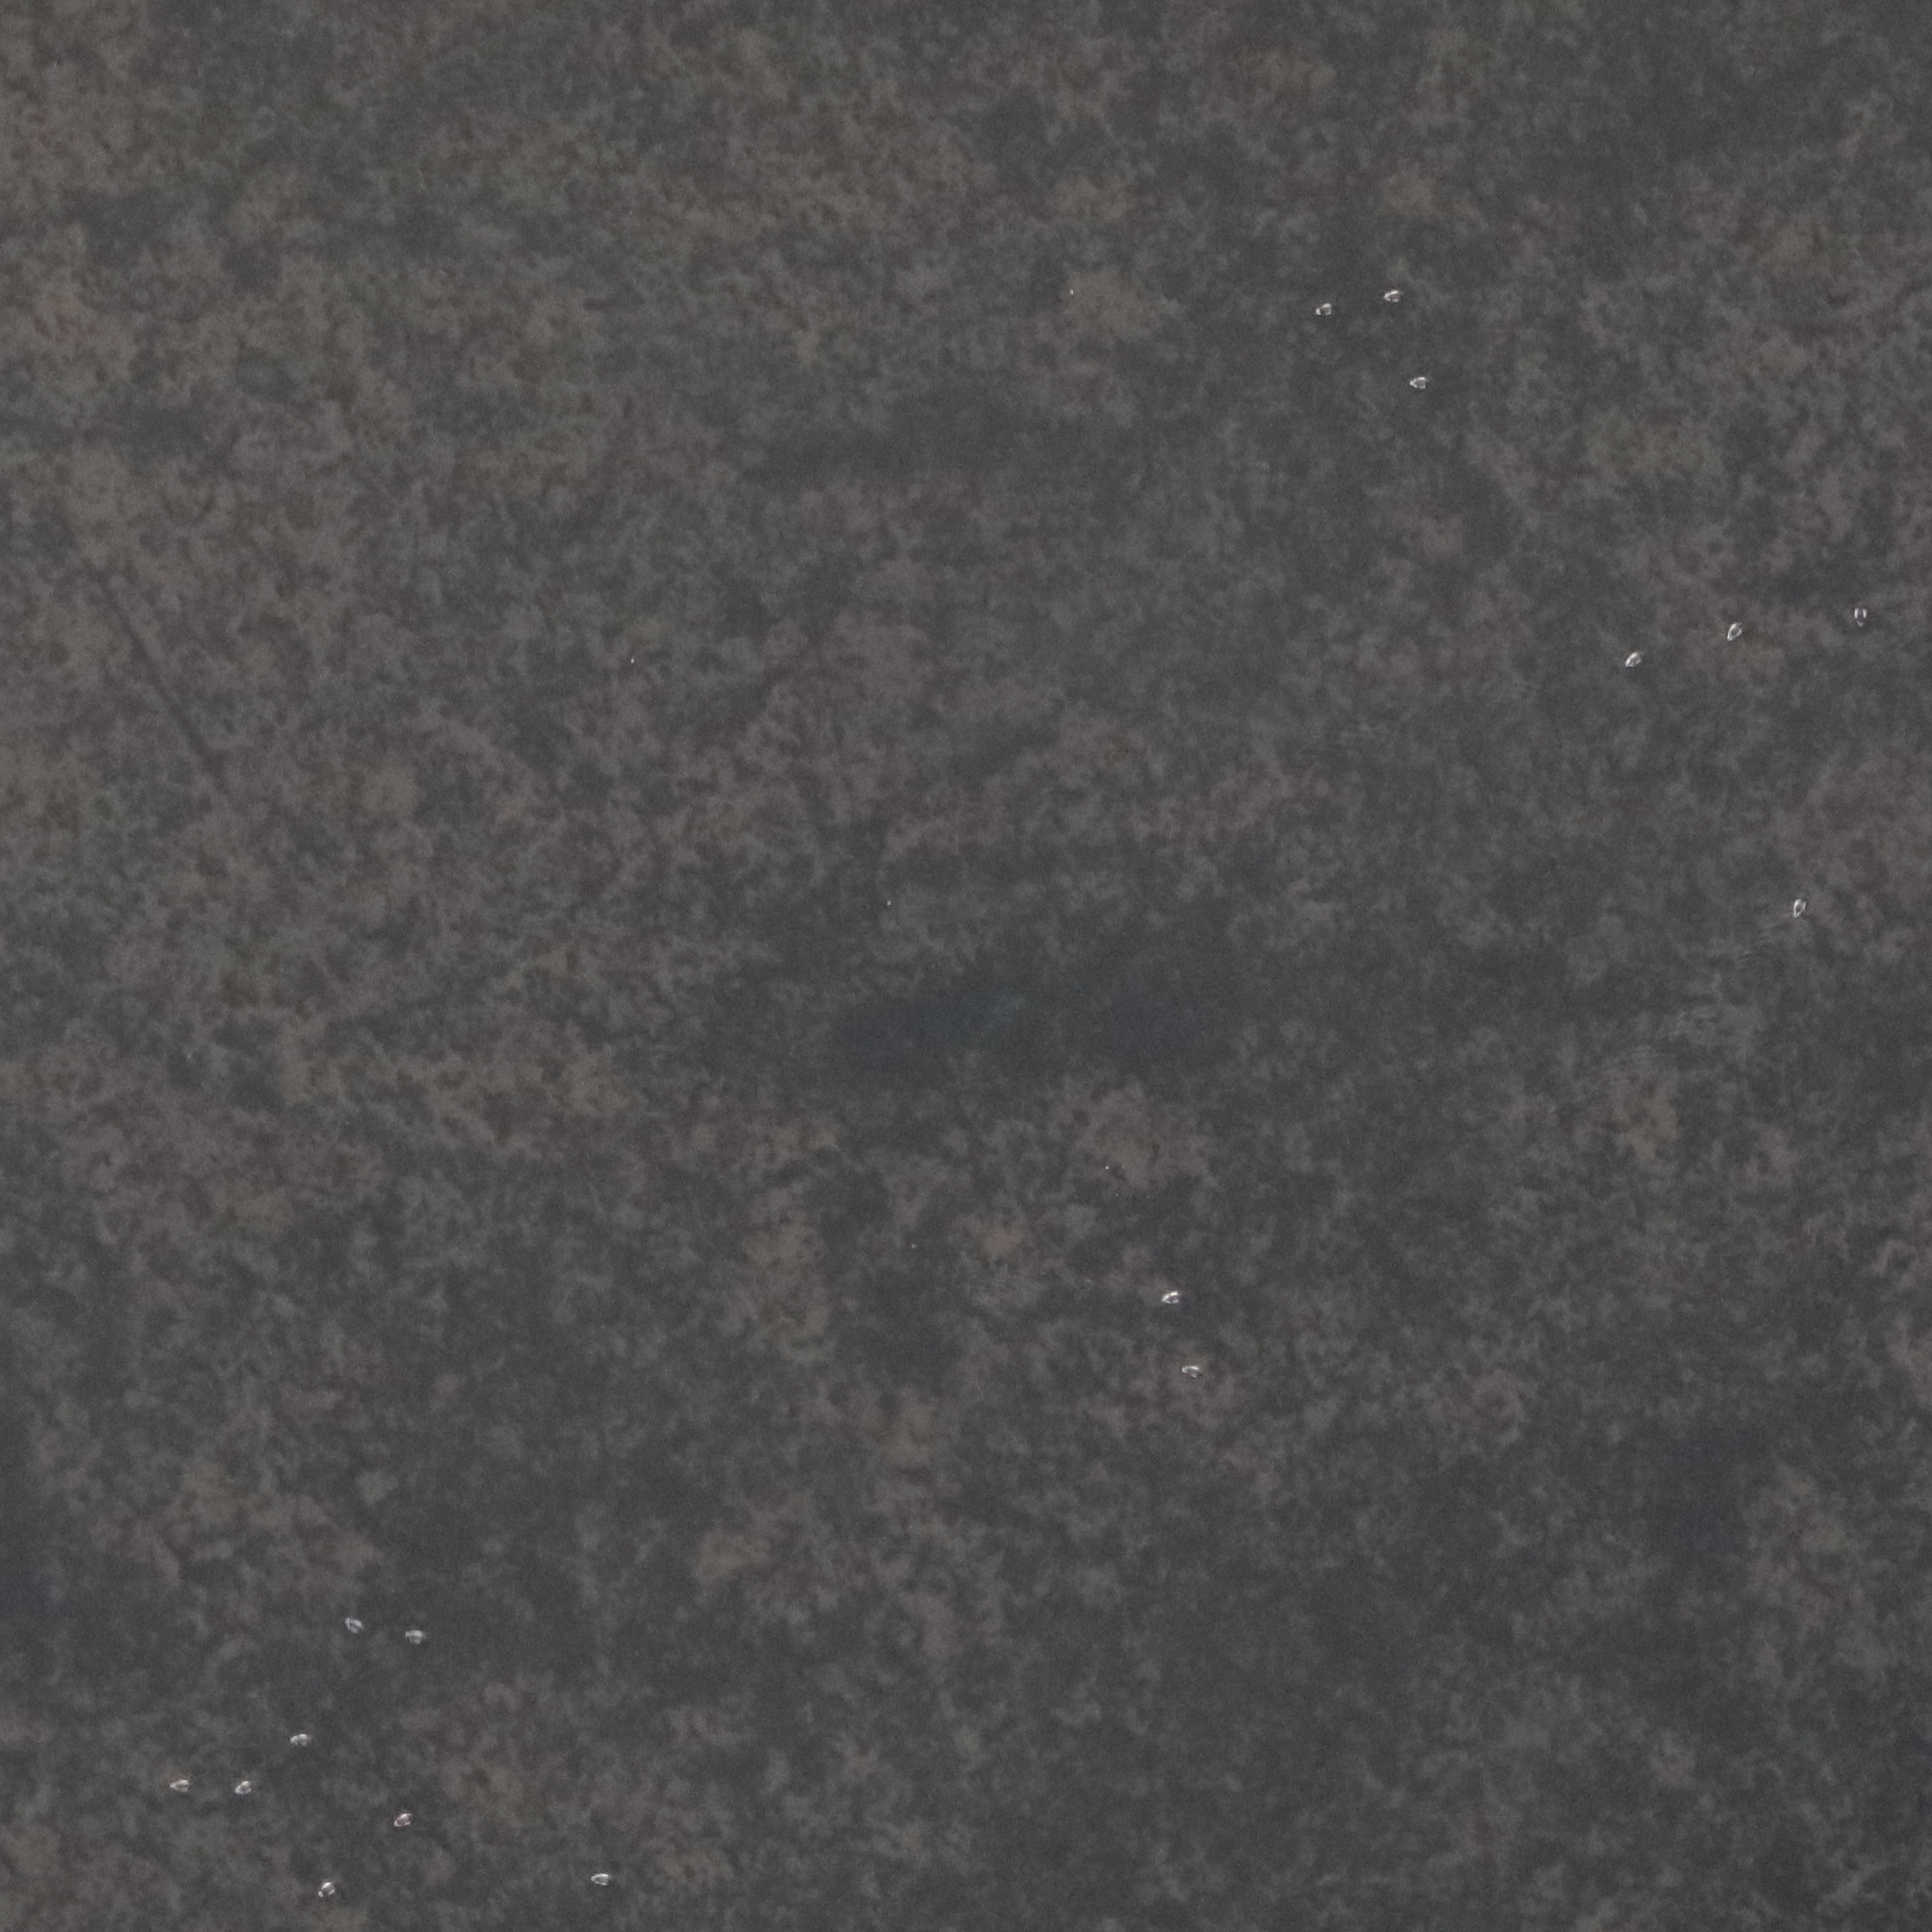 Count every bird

17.